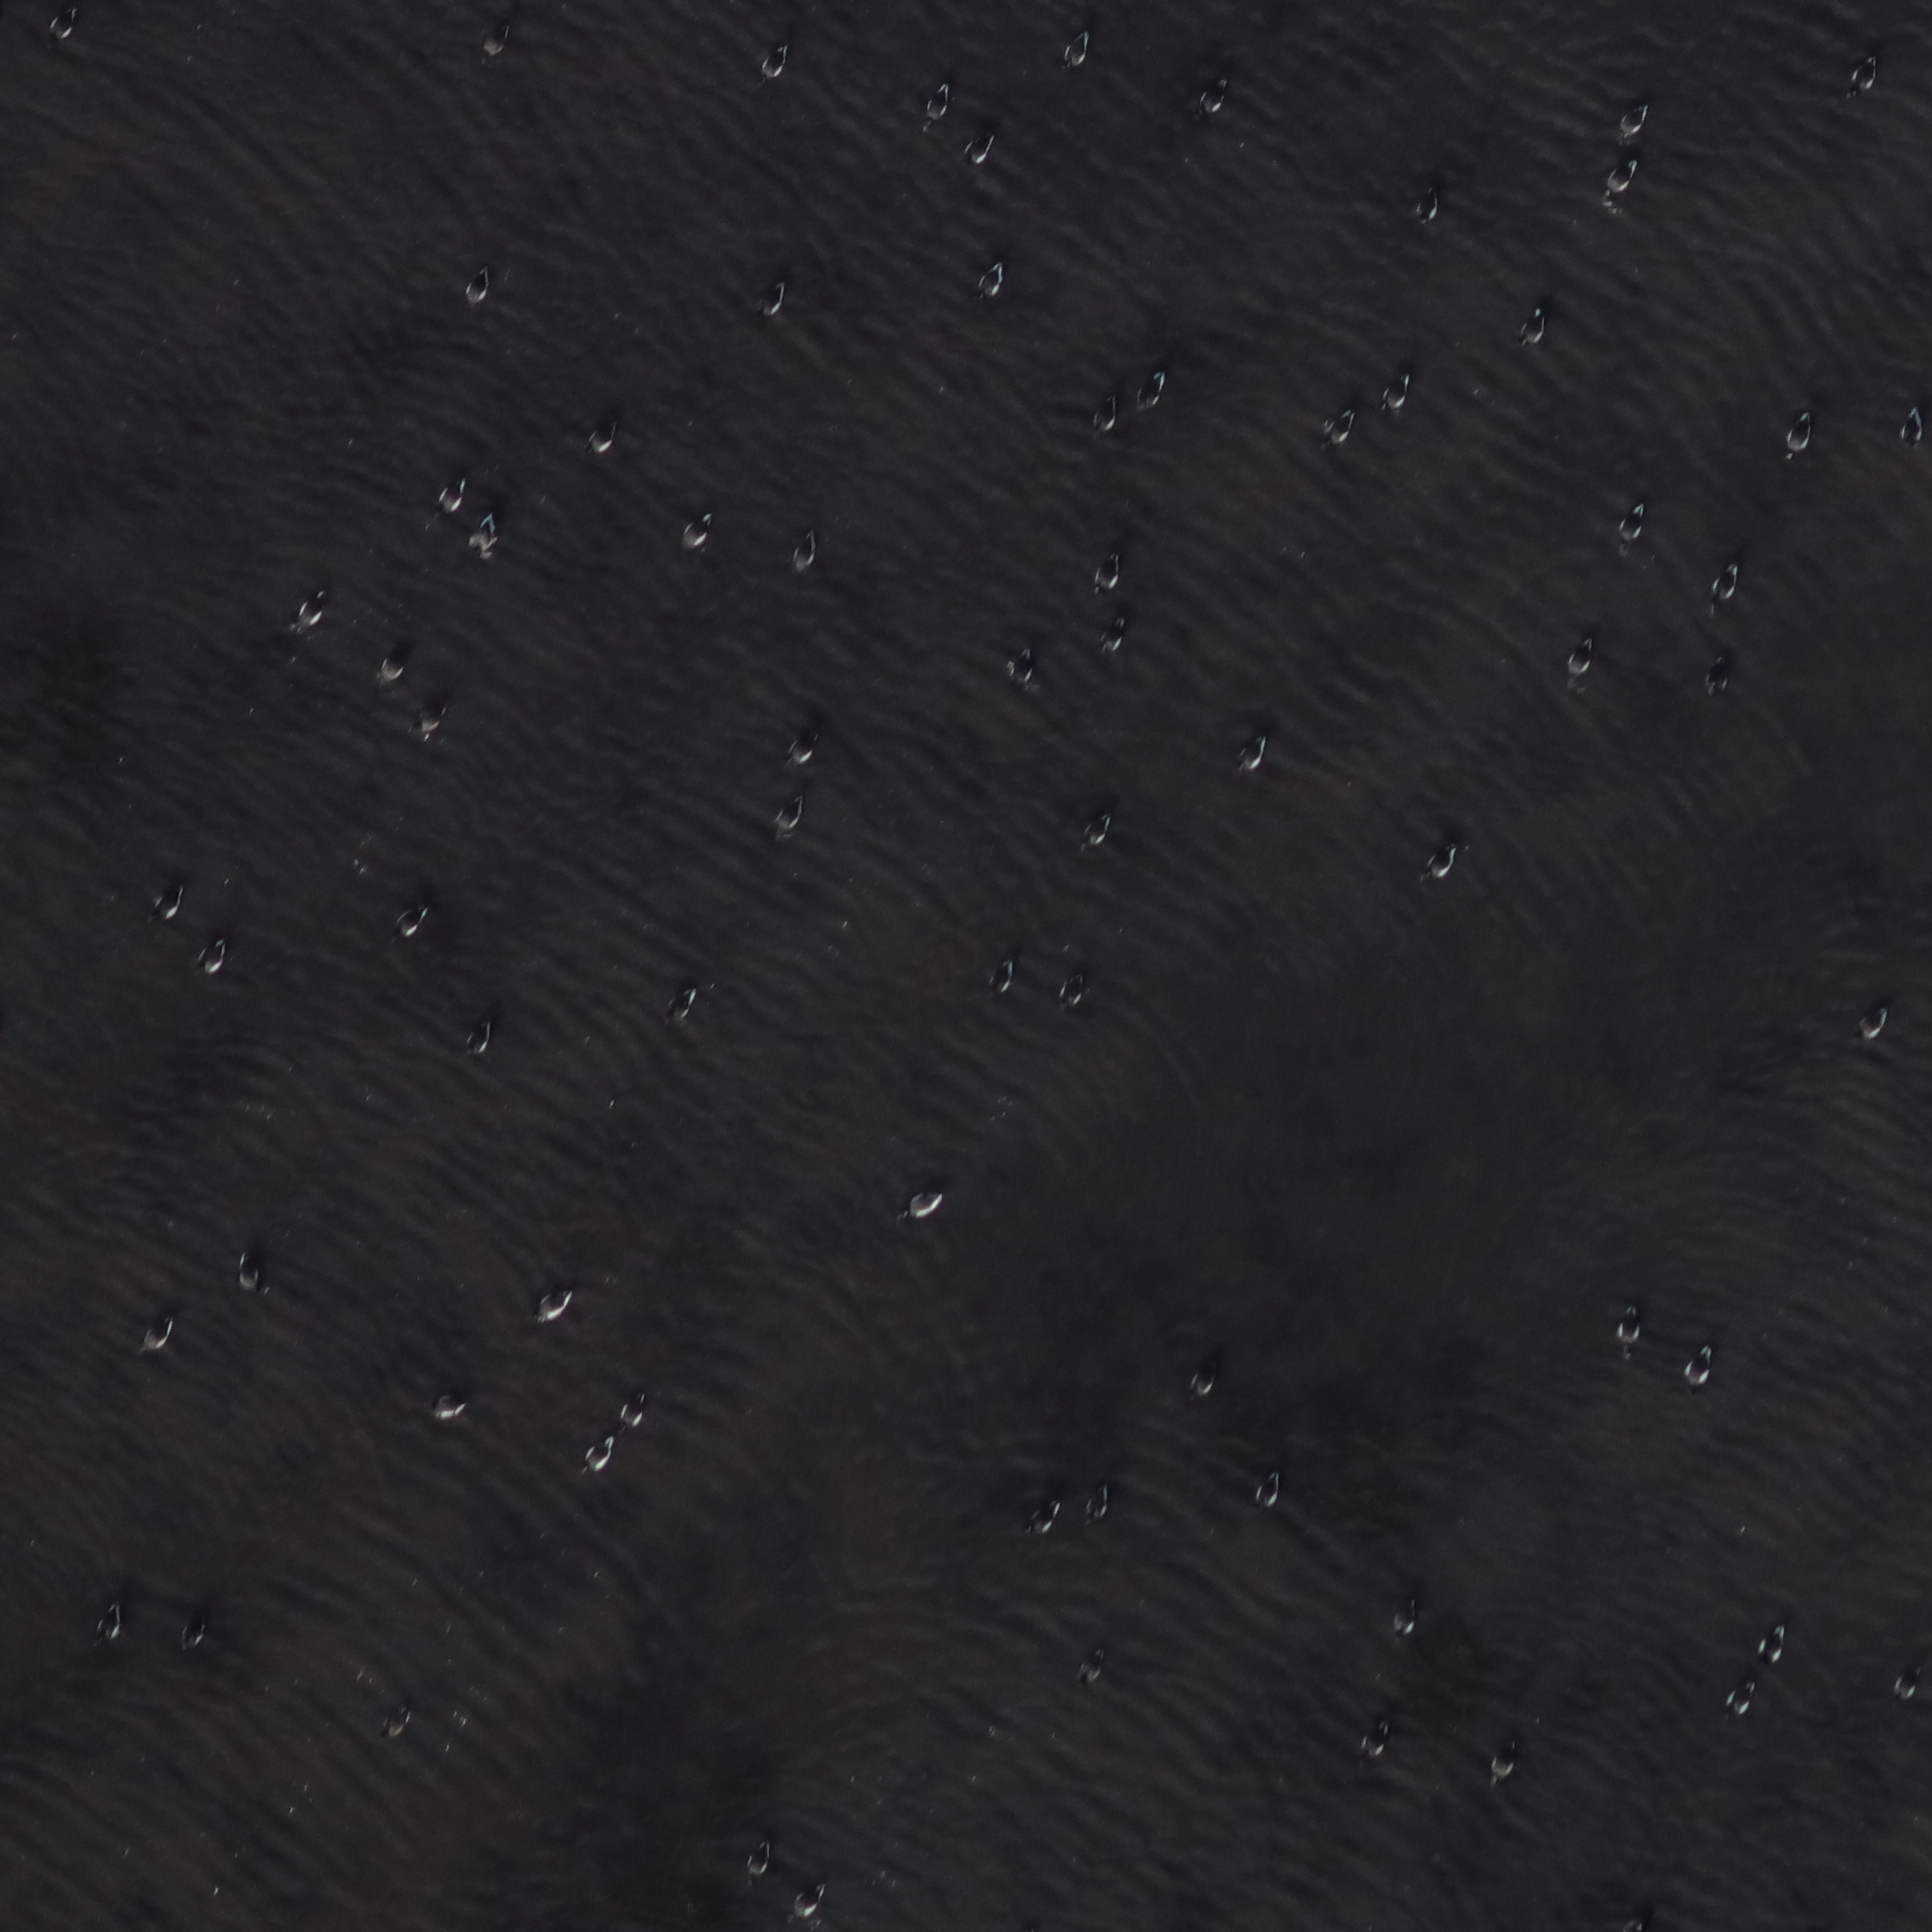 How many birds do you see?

74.